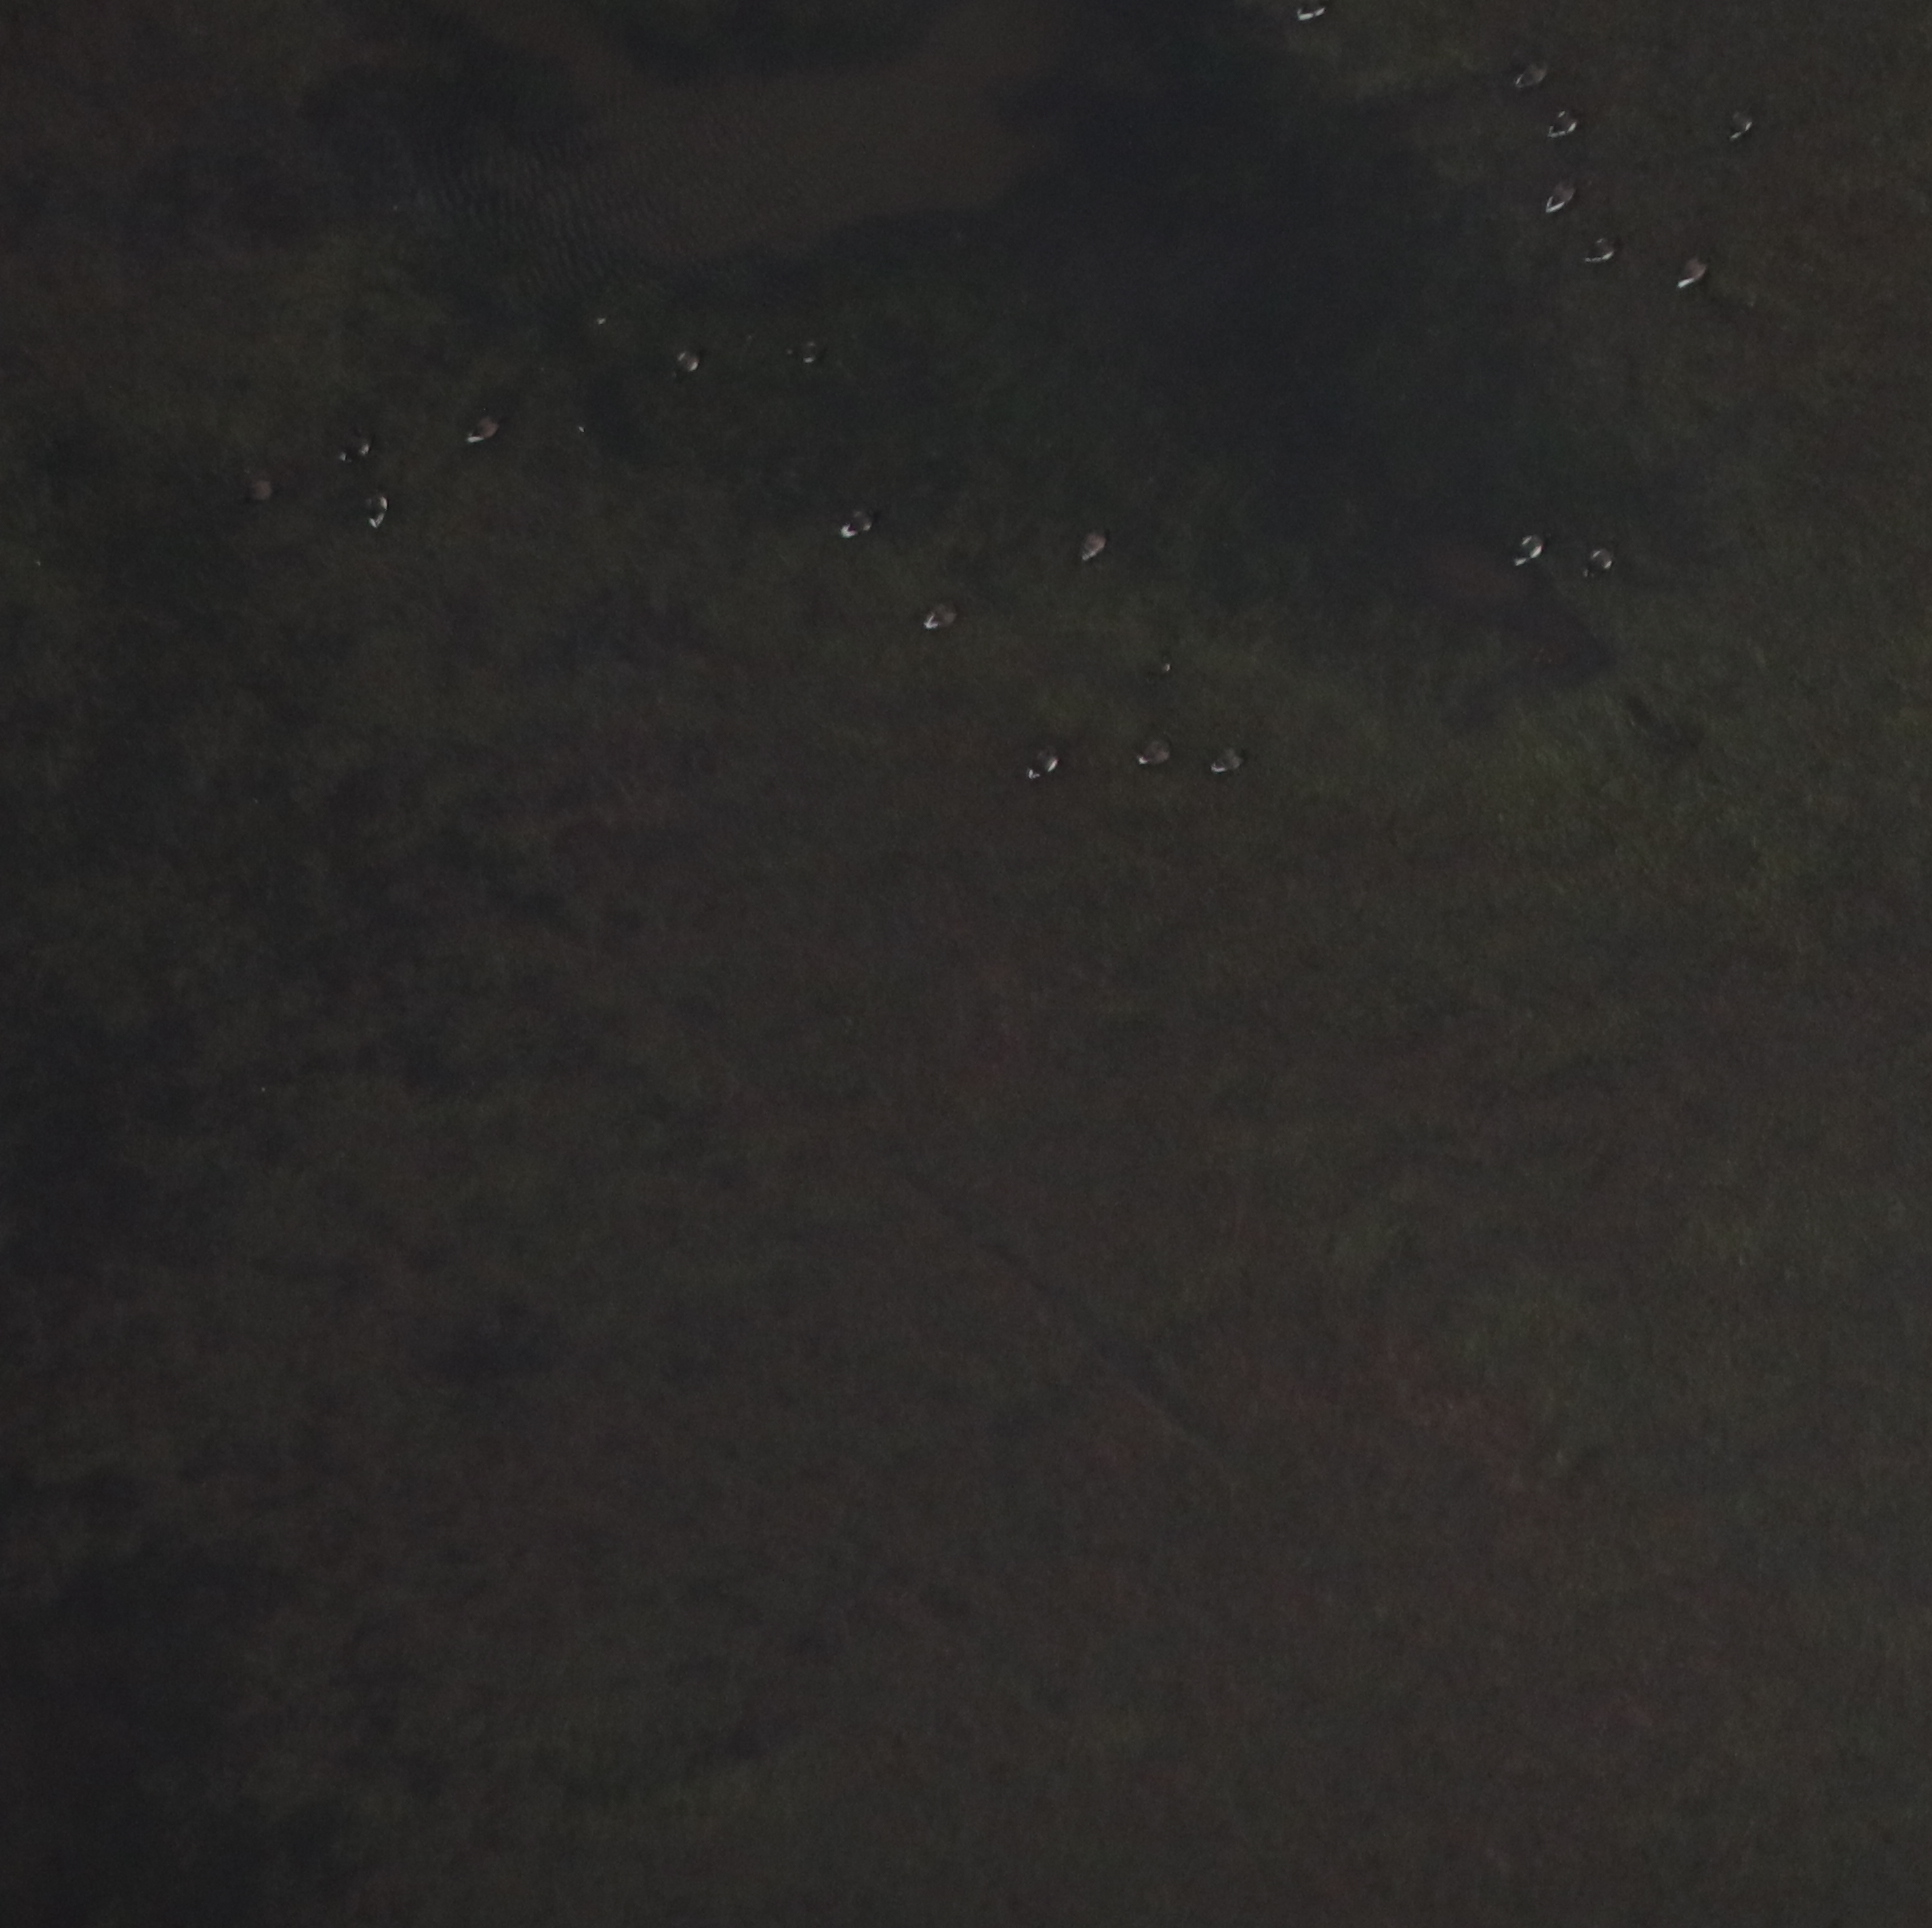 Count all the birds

21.